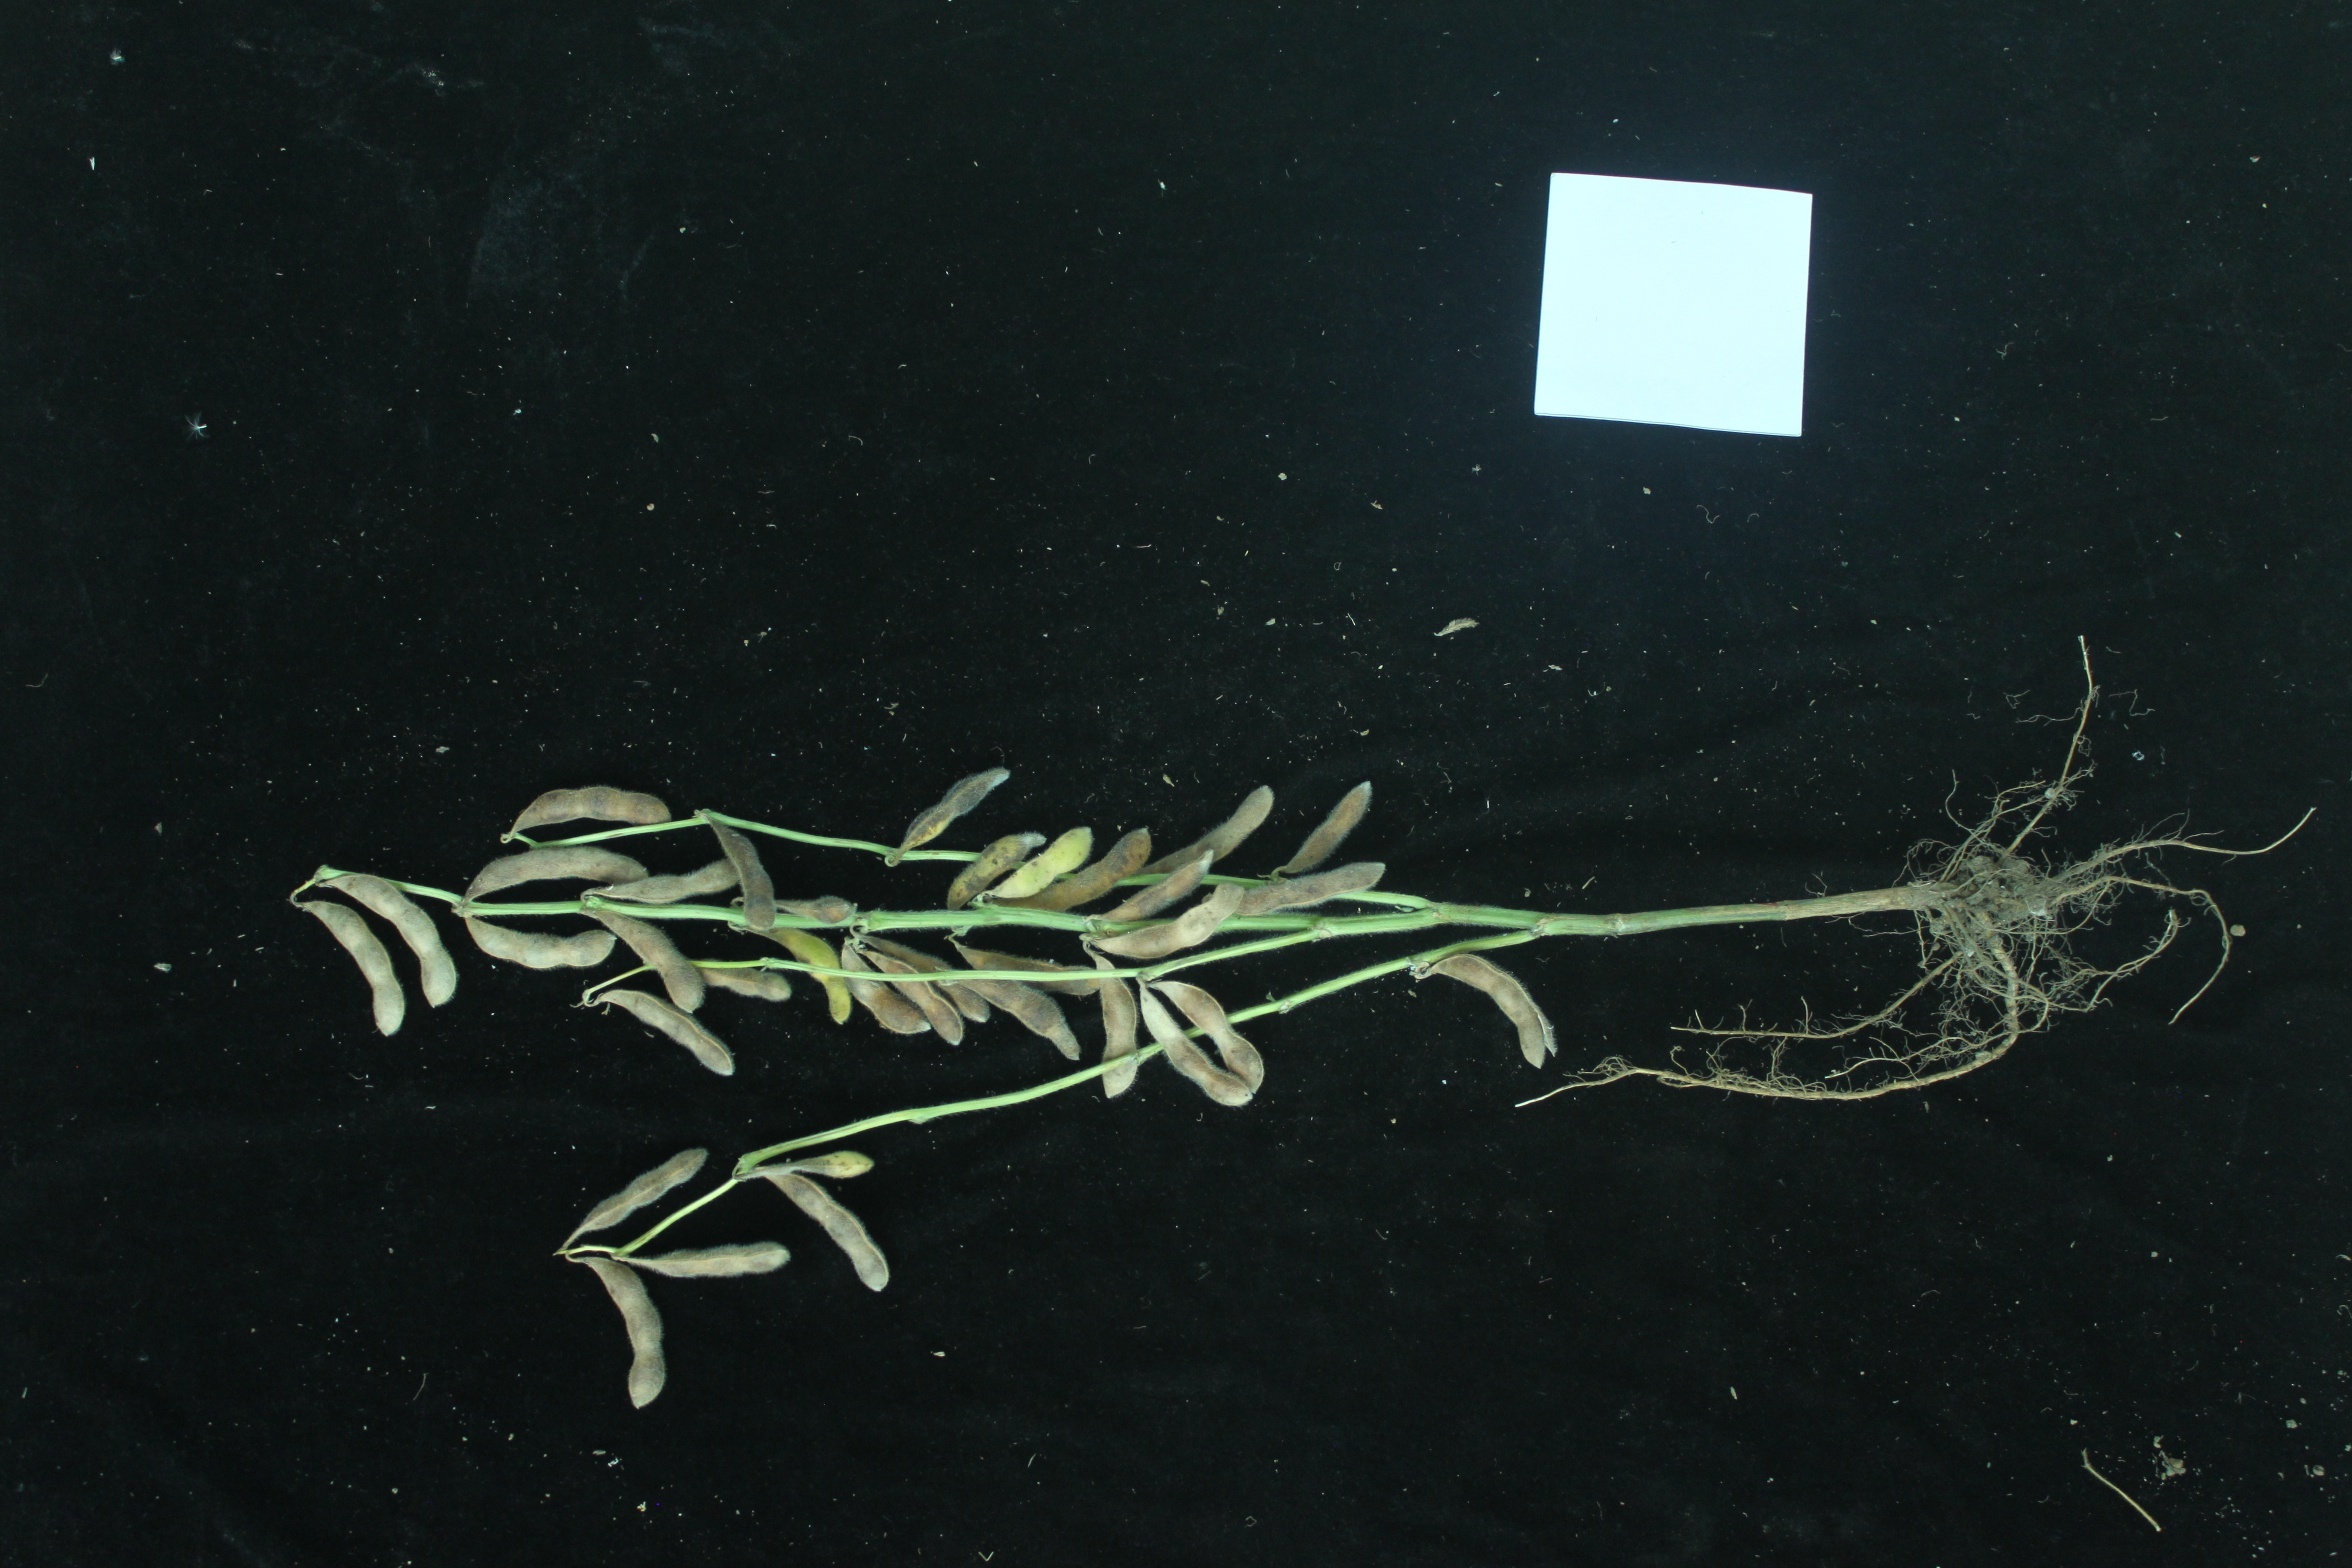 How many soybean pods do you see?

35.